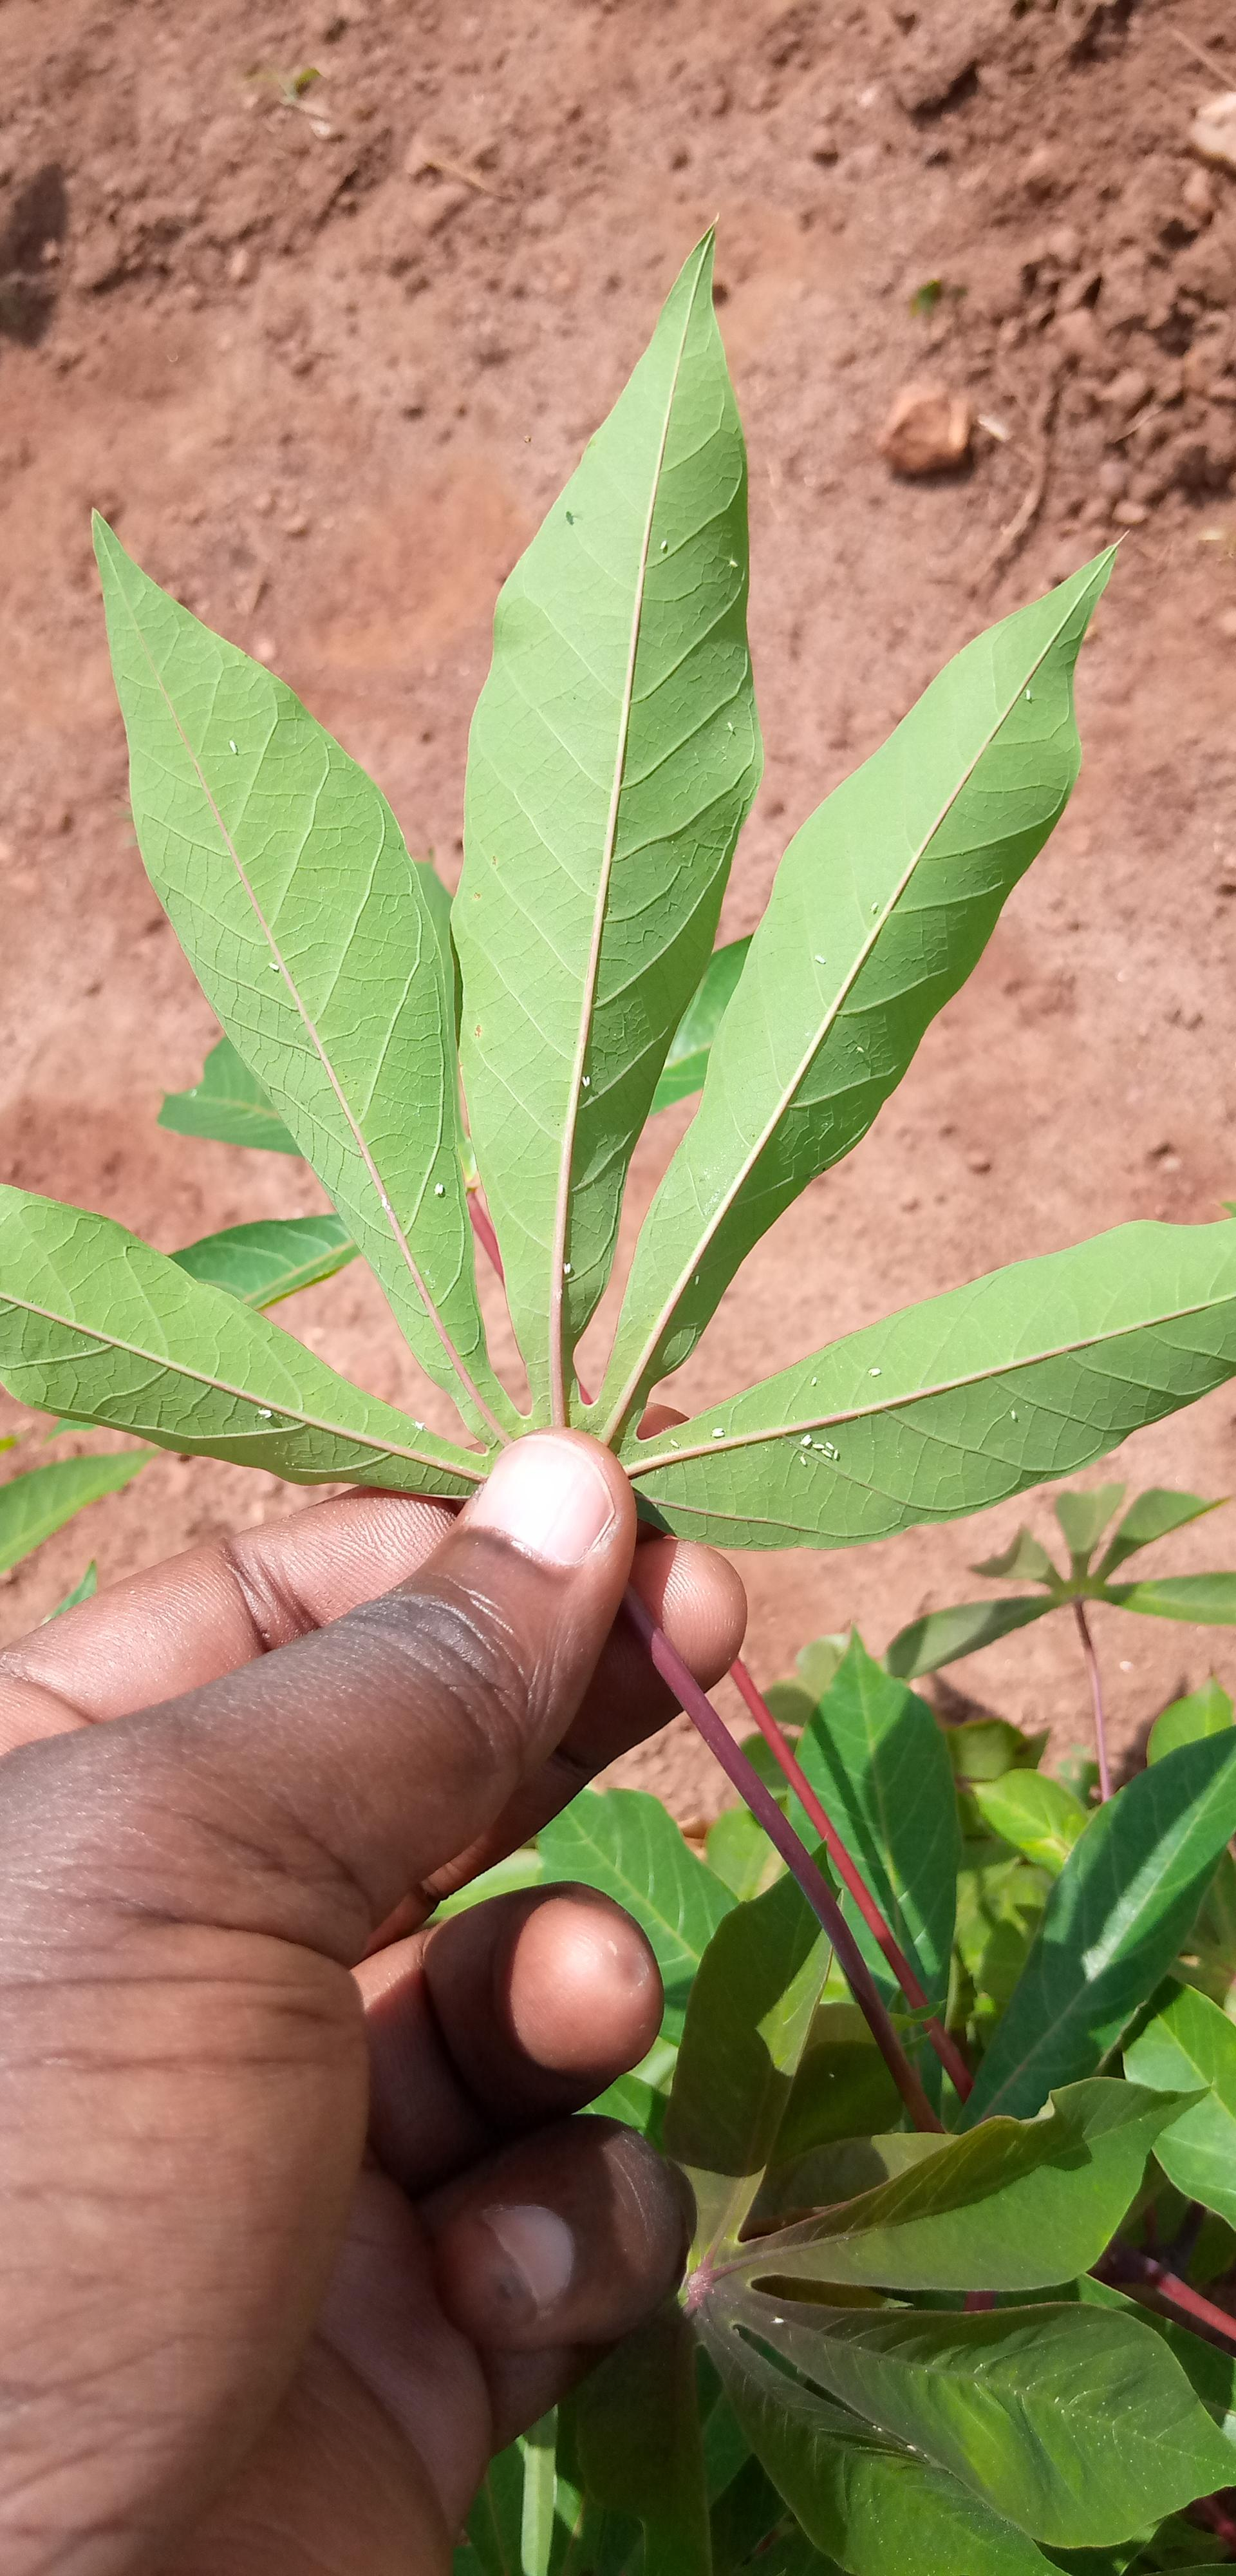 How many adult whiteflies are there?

30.